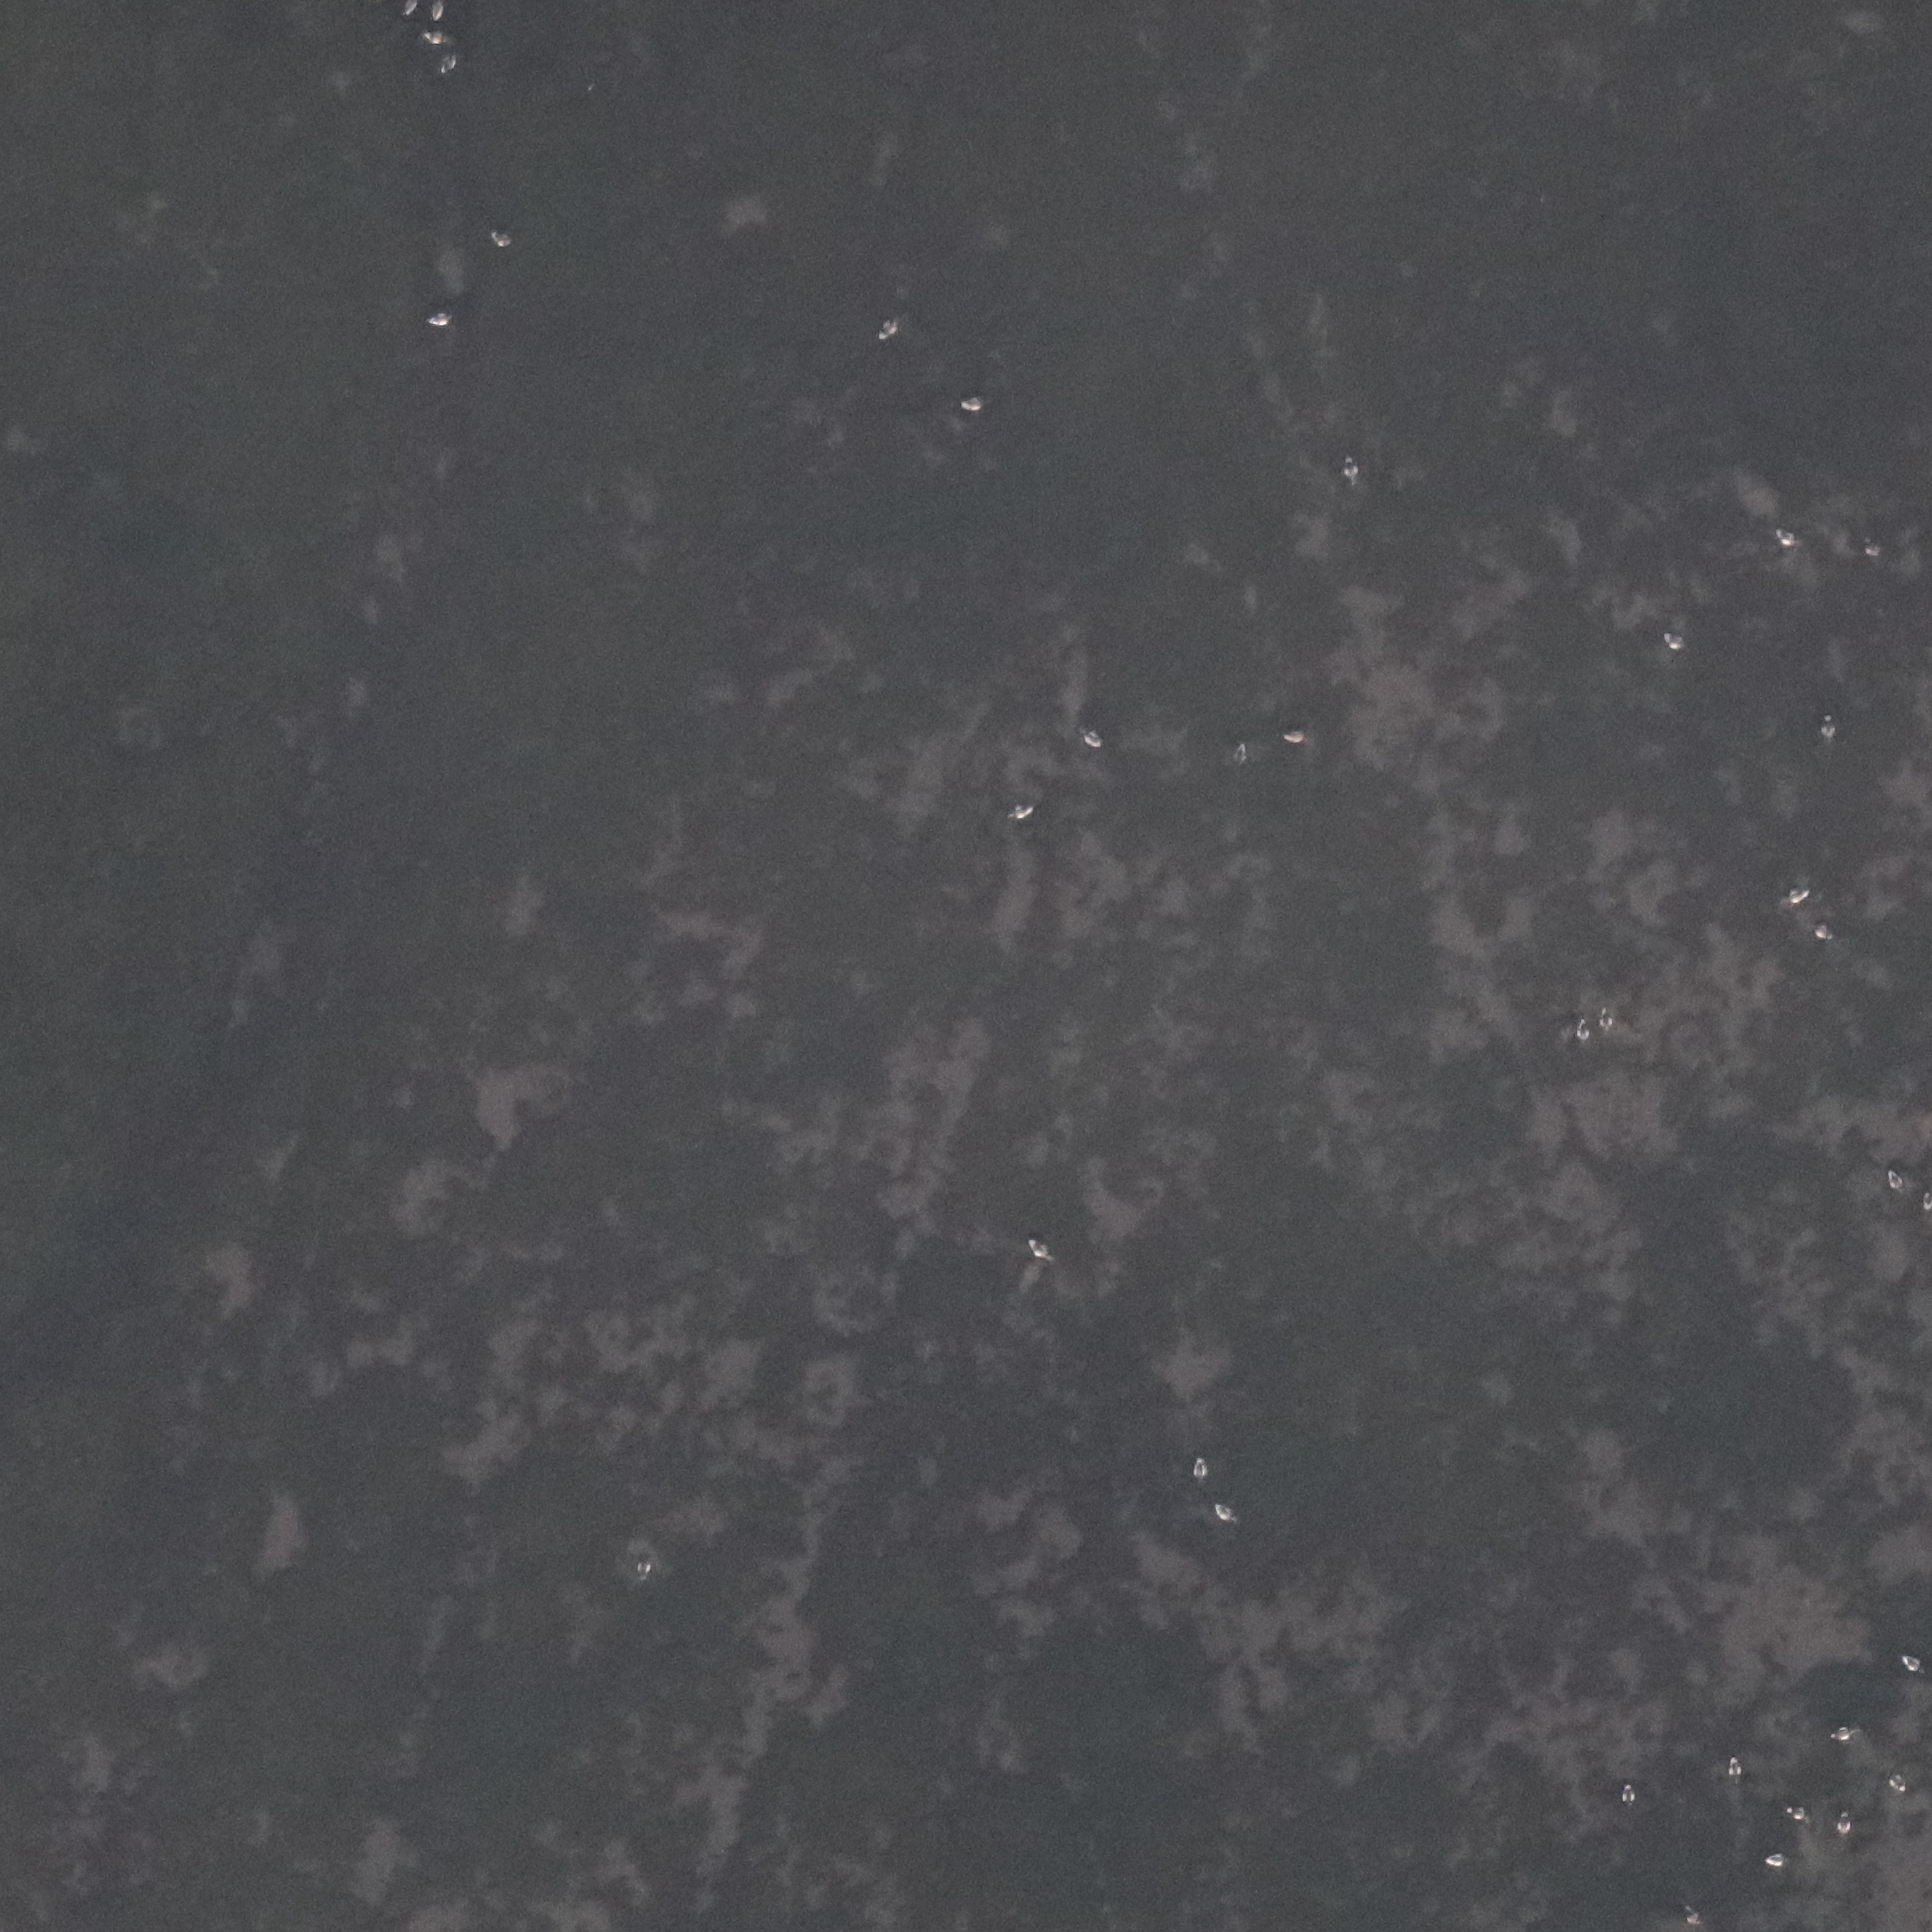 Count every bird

36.